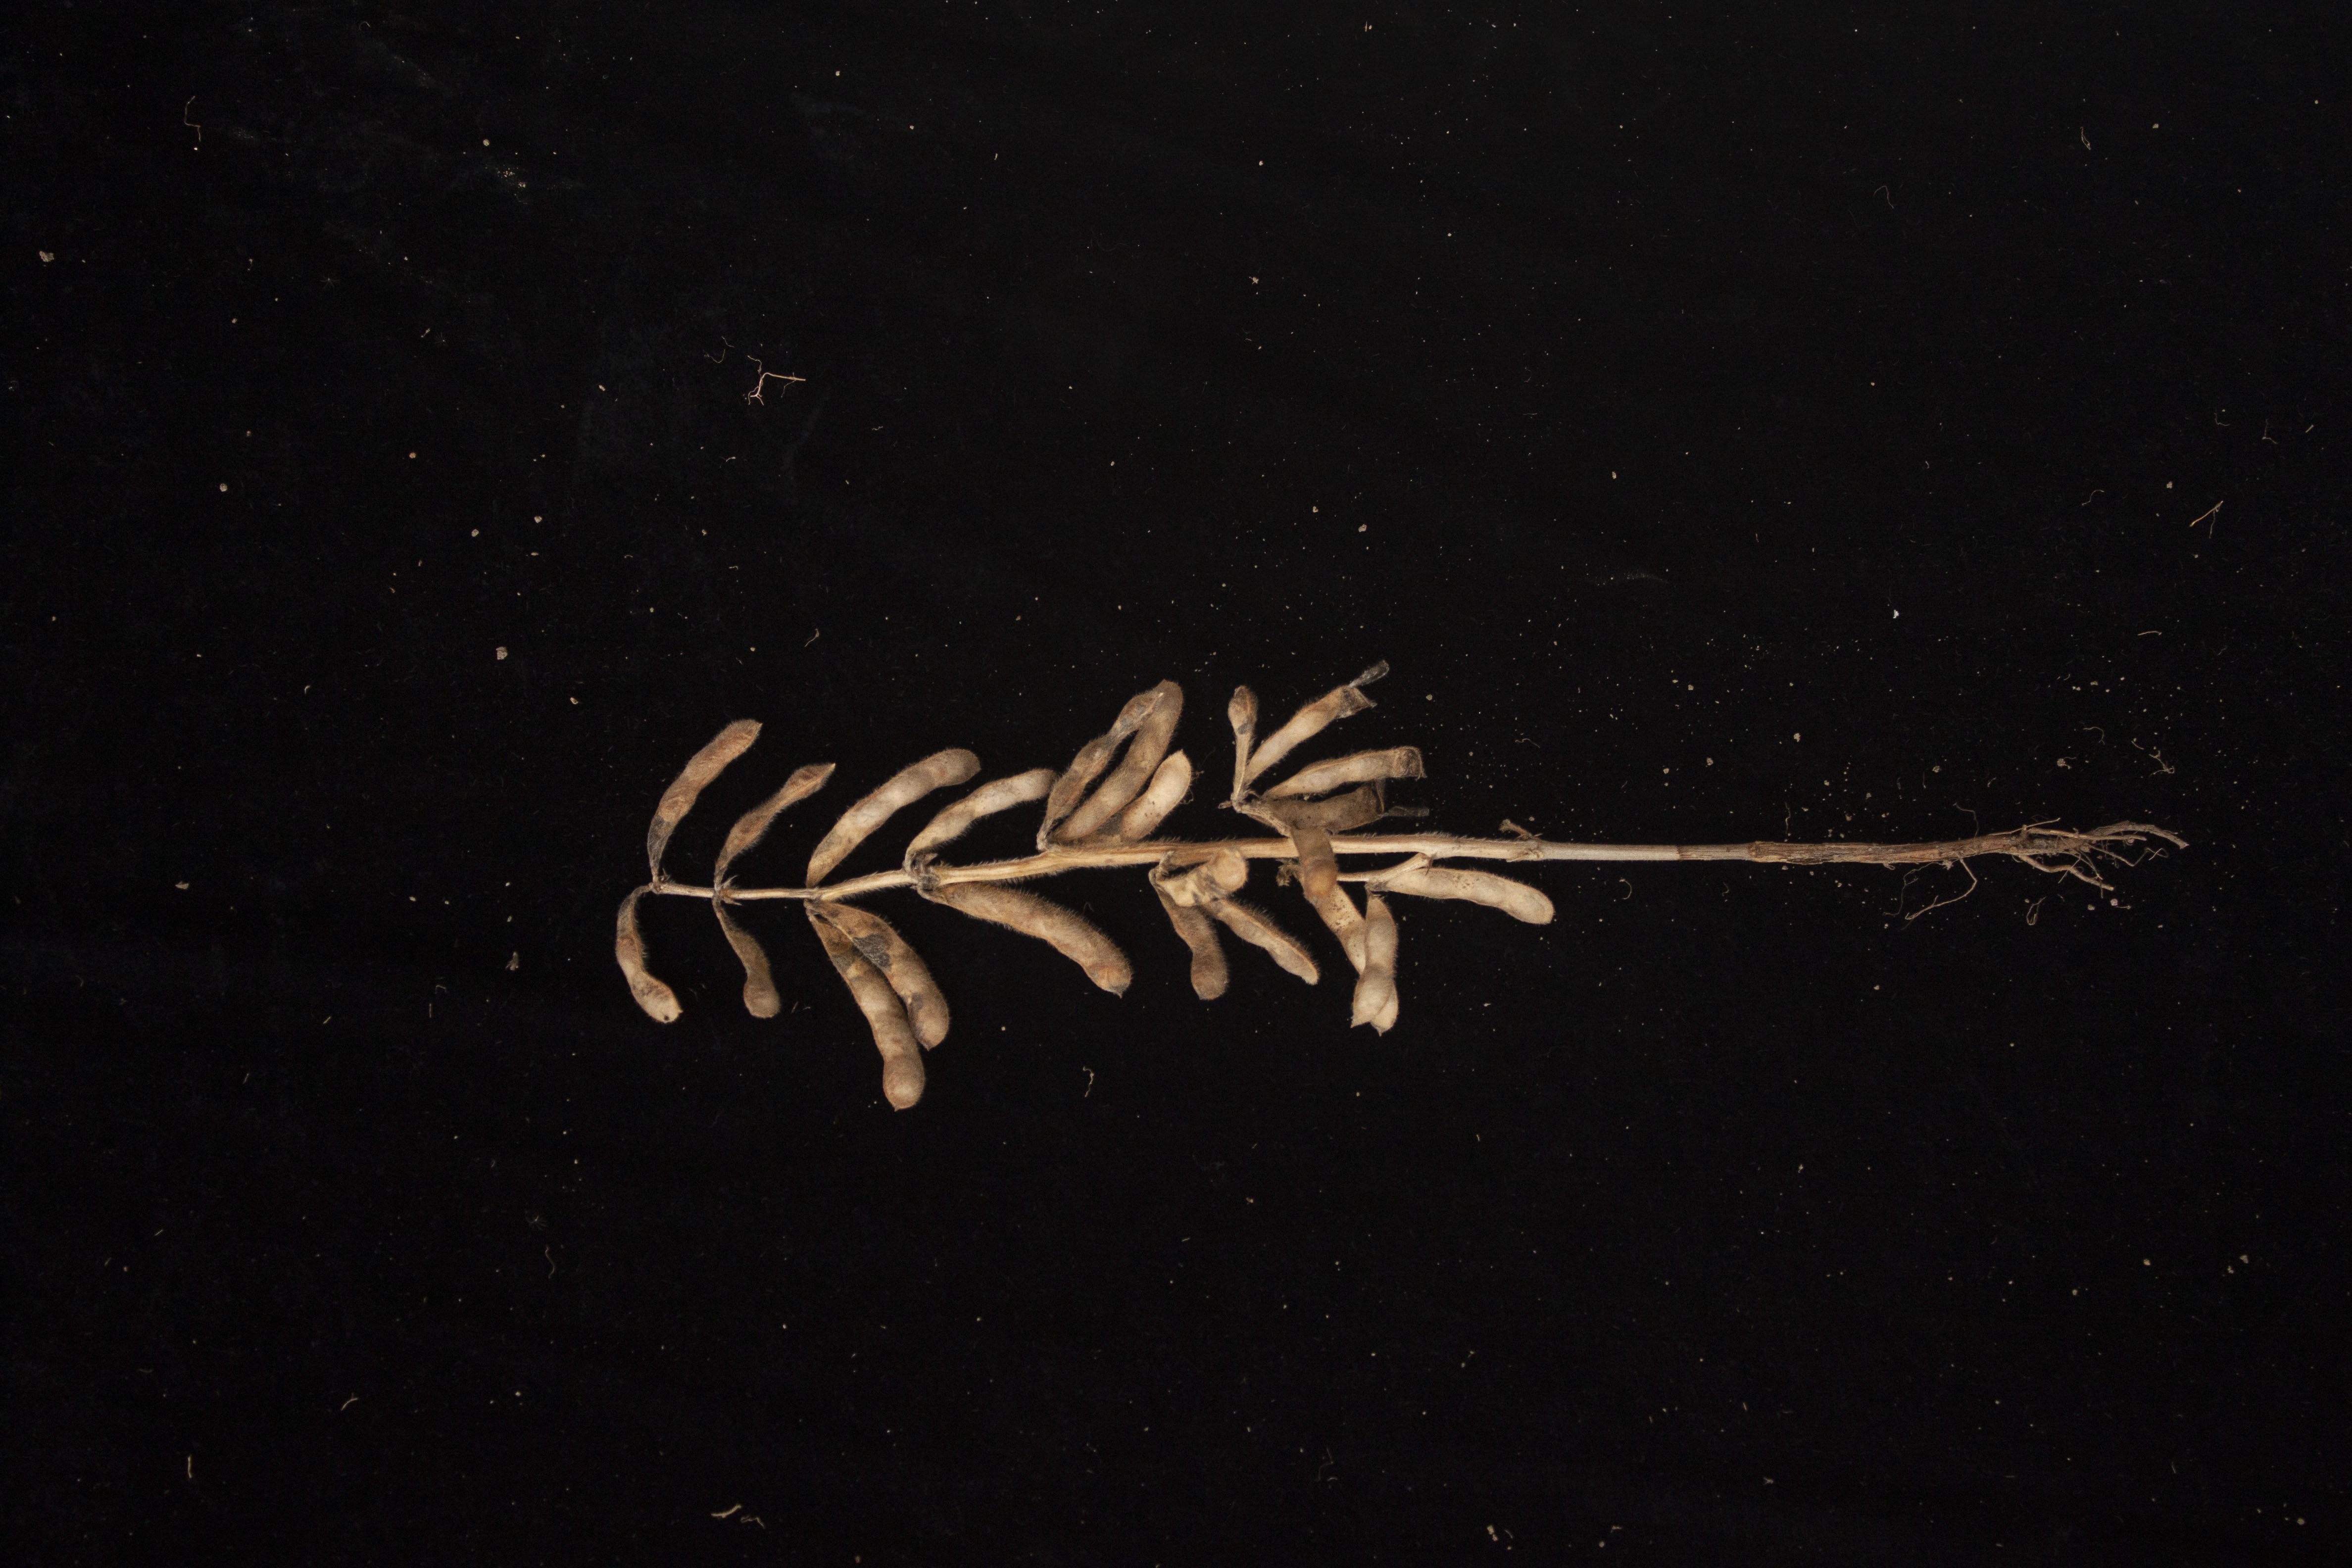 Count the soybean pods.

23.